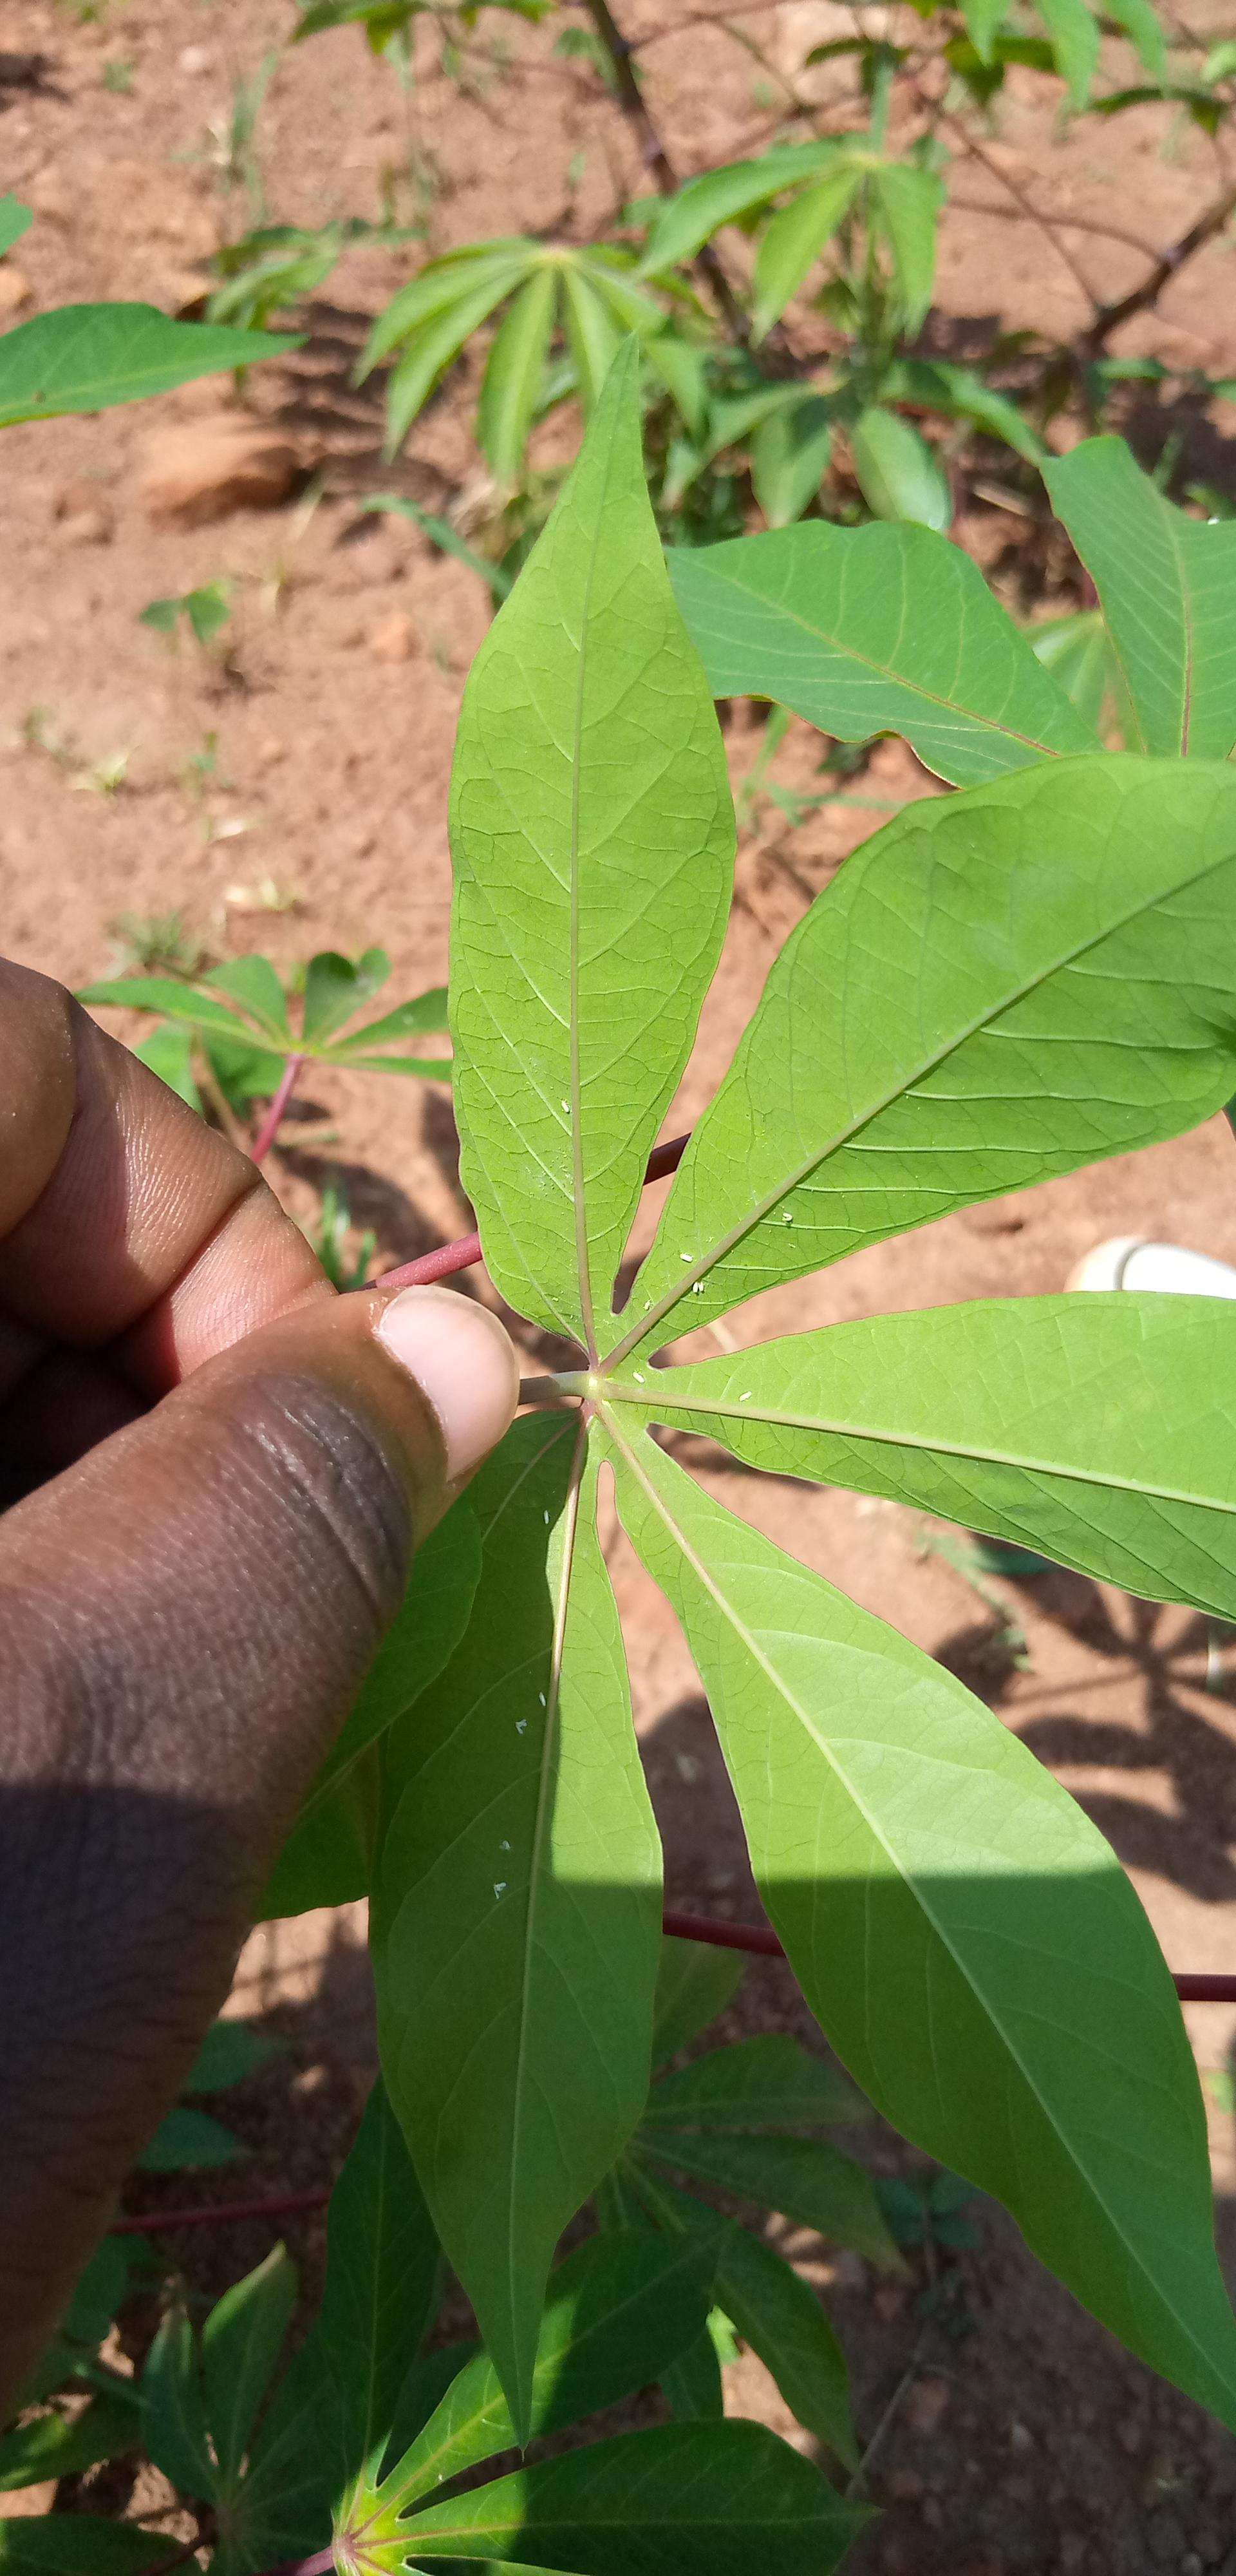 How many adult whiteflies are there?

12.